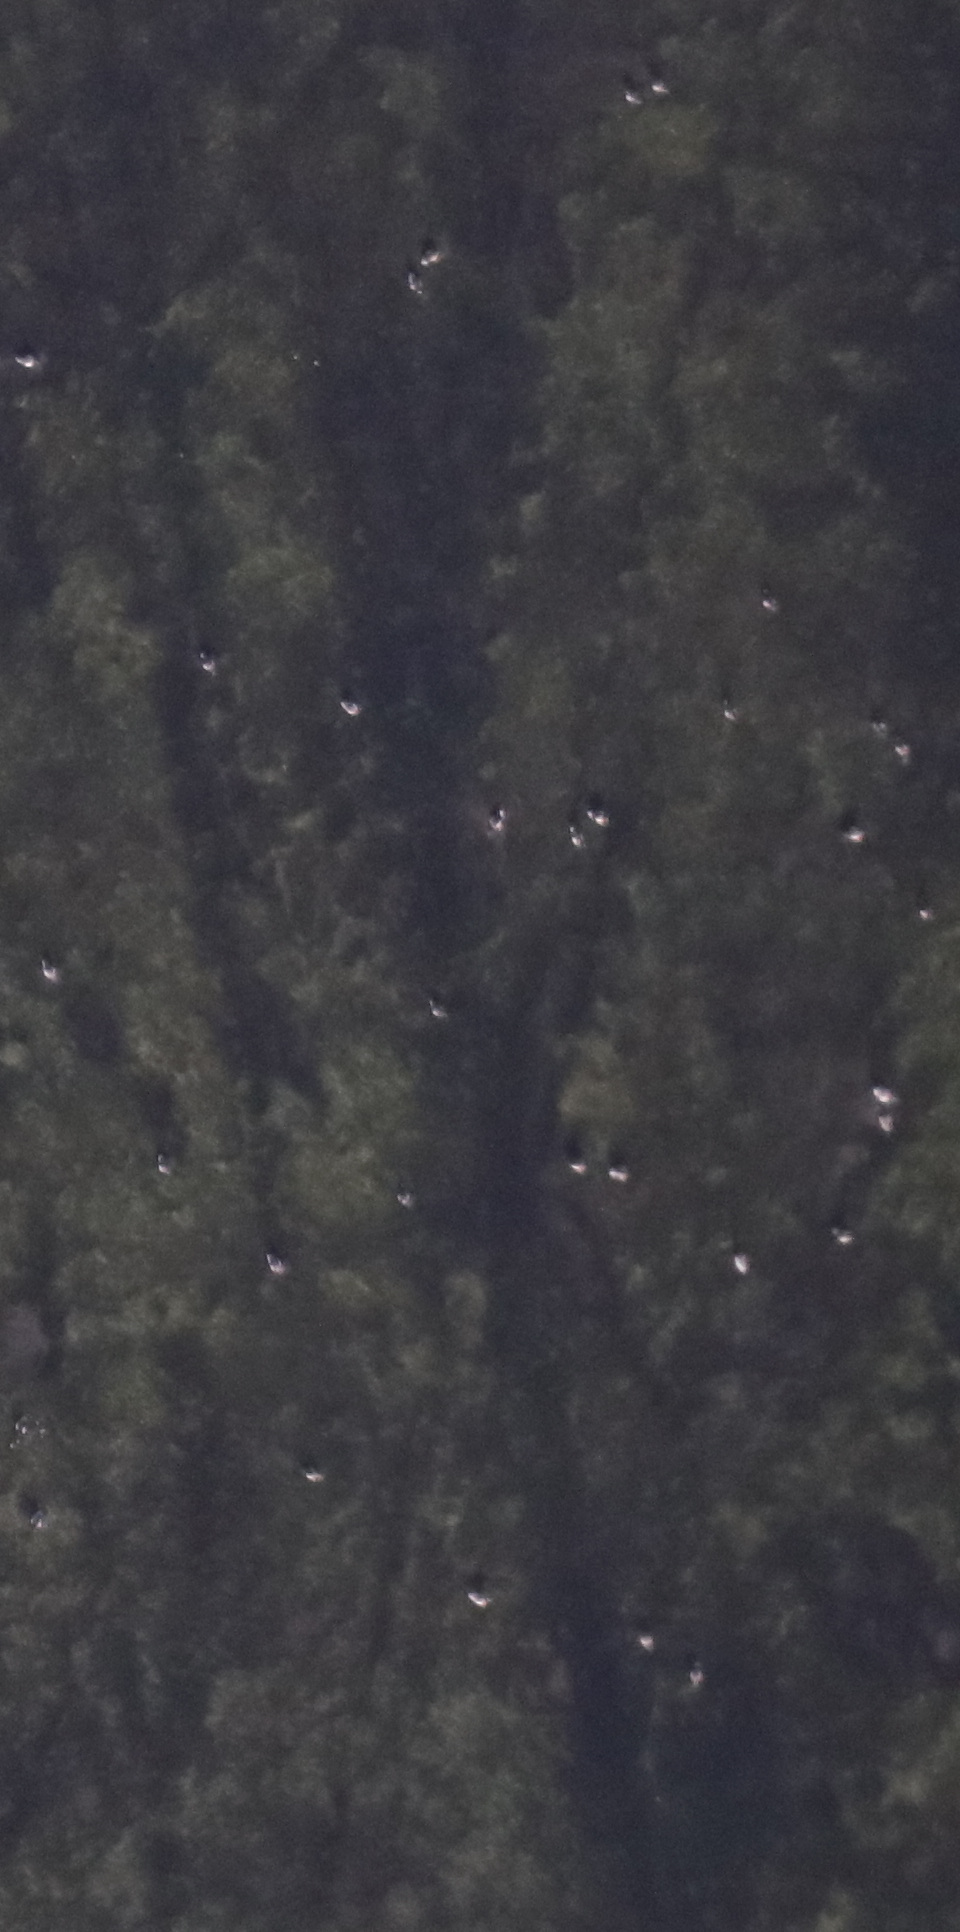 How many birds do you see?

33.